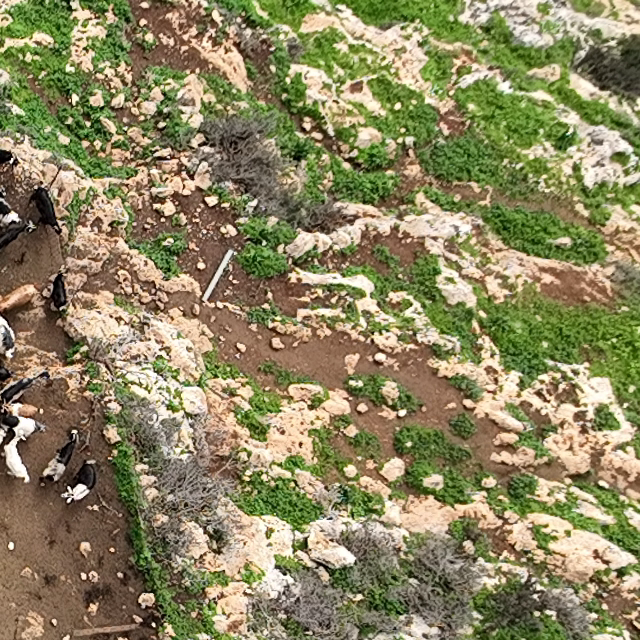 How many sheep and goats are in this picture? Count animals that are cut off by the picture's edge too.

14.